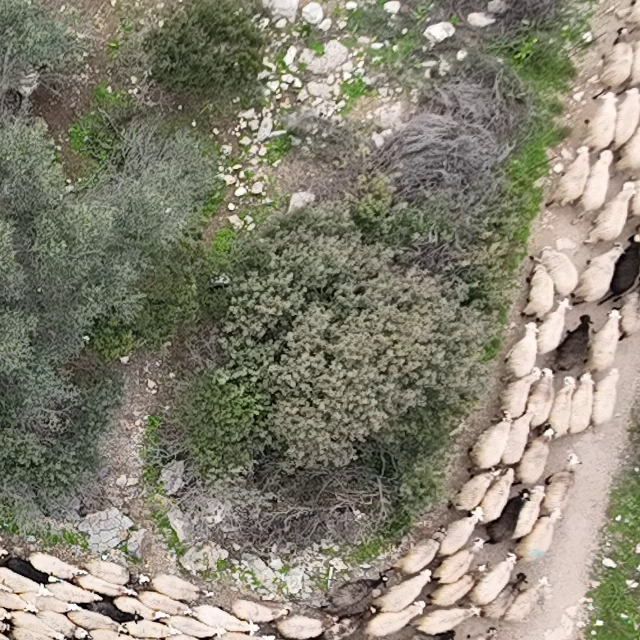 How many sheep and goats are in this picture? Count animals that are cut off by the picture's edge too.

75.